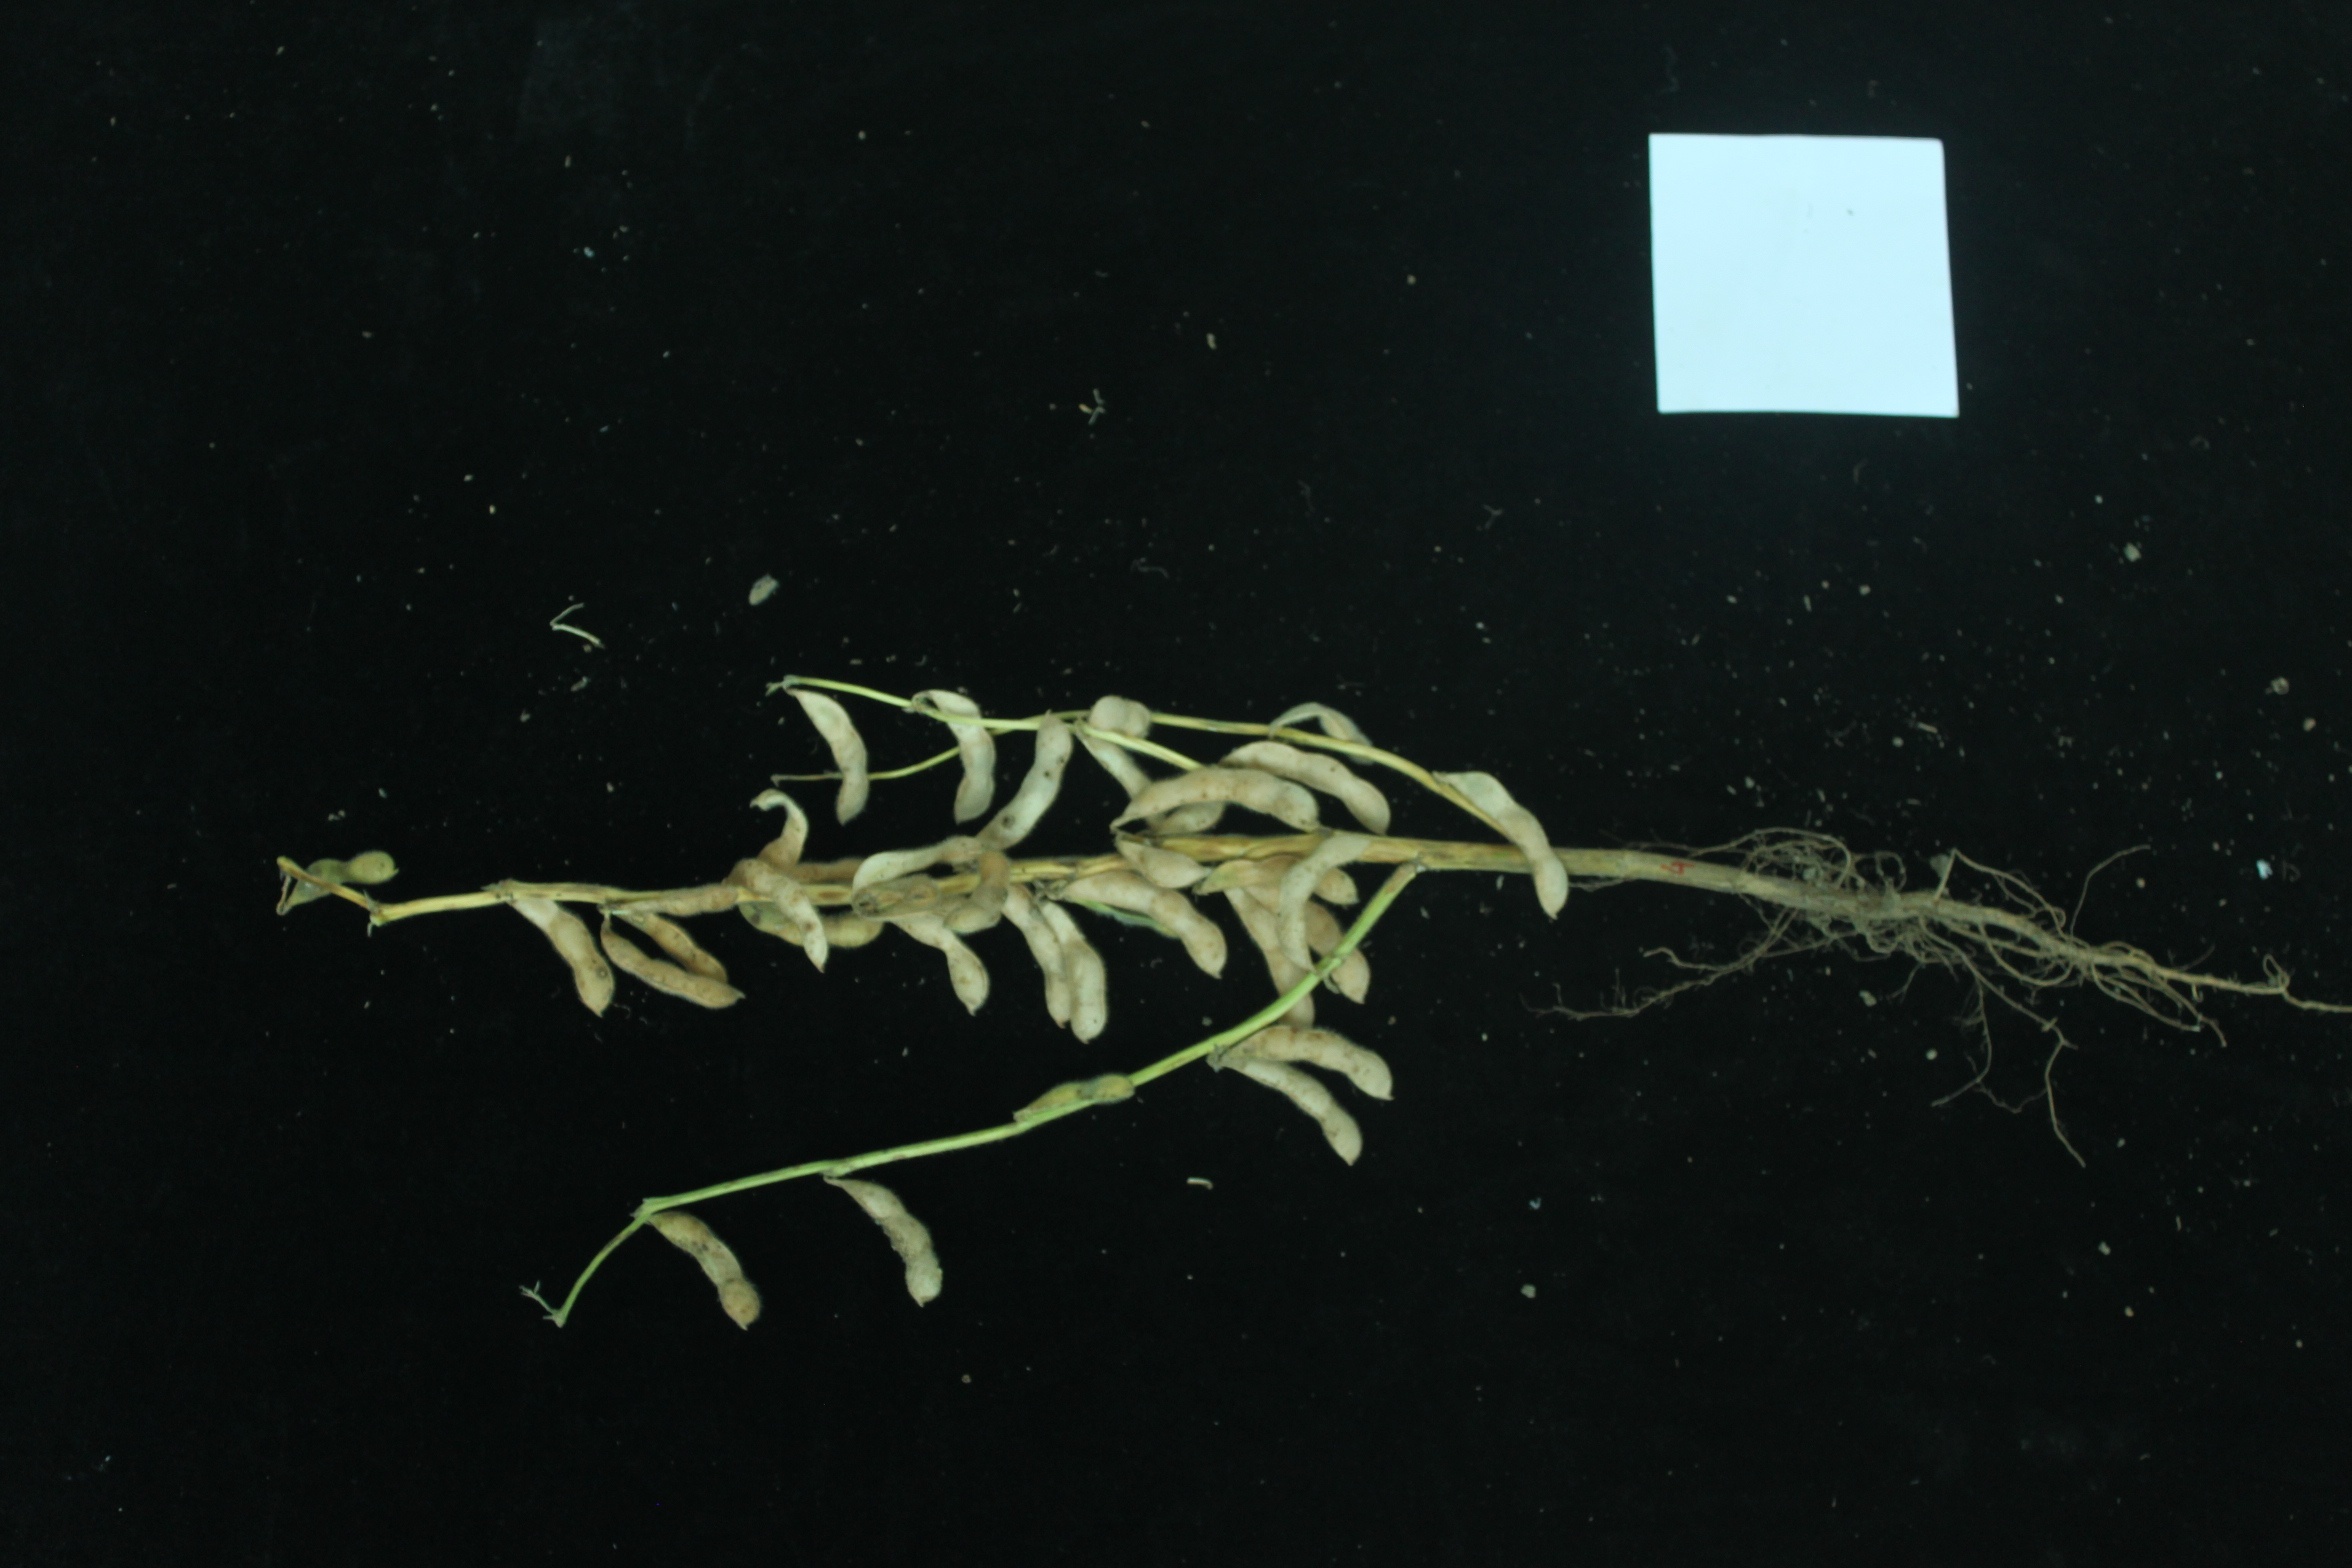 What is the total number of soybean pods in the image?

33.